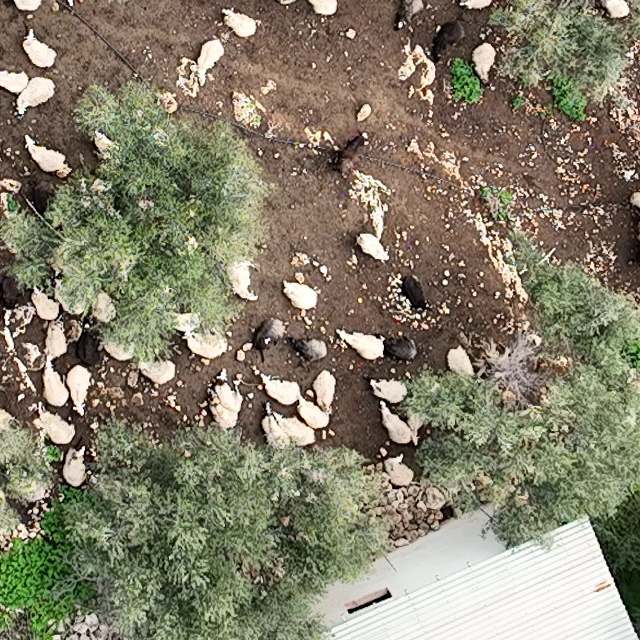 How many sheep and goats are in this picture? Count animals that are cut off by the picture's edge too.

57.